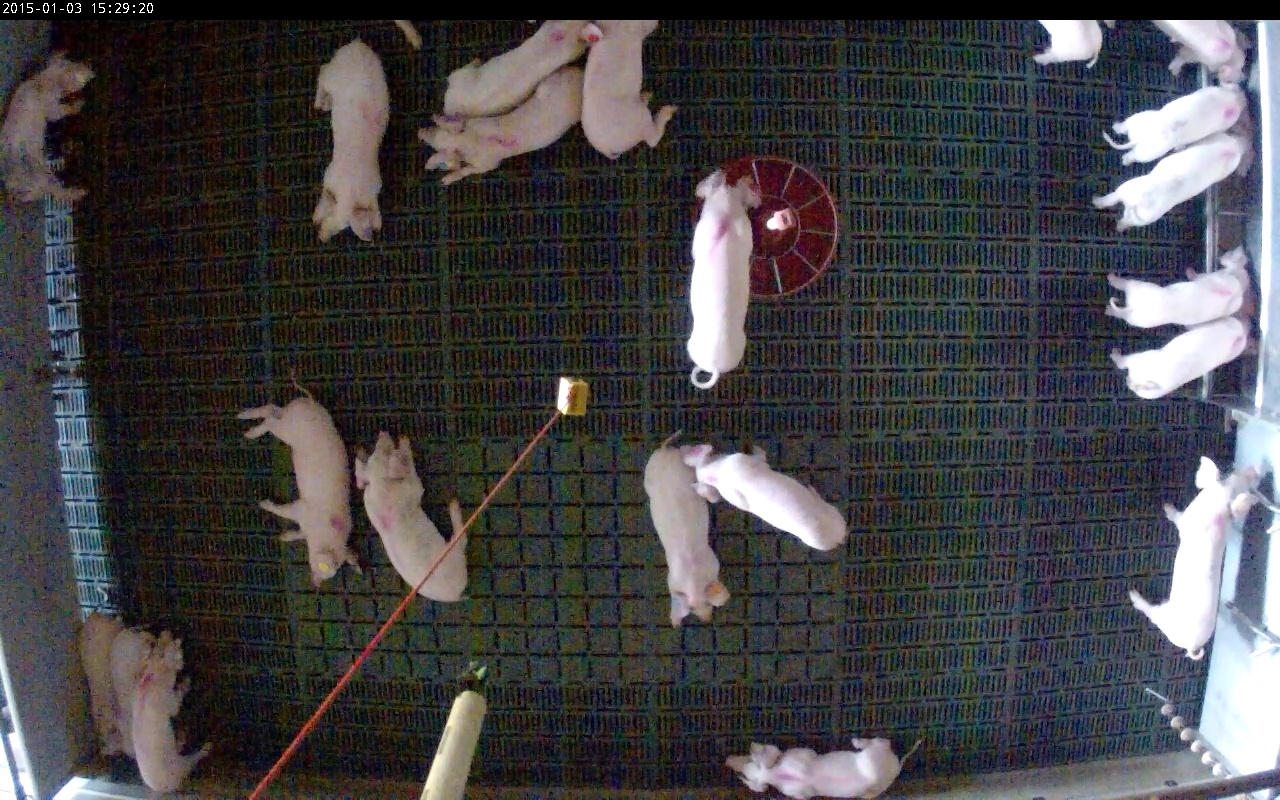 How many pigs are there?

21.